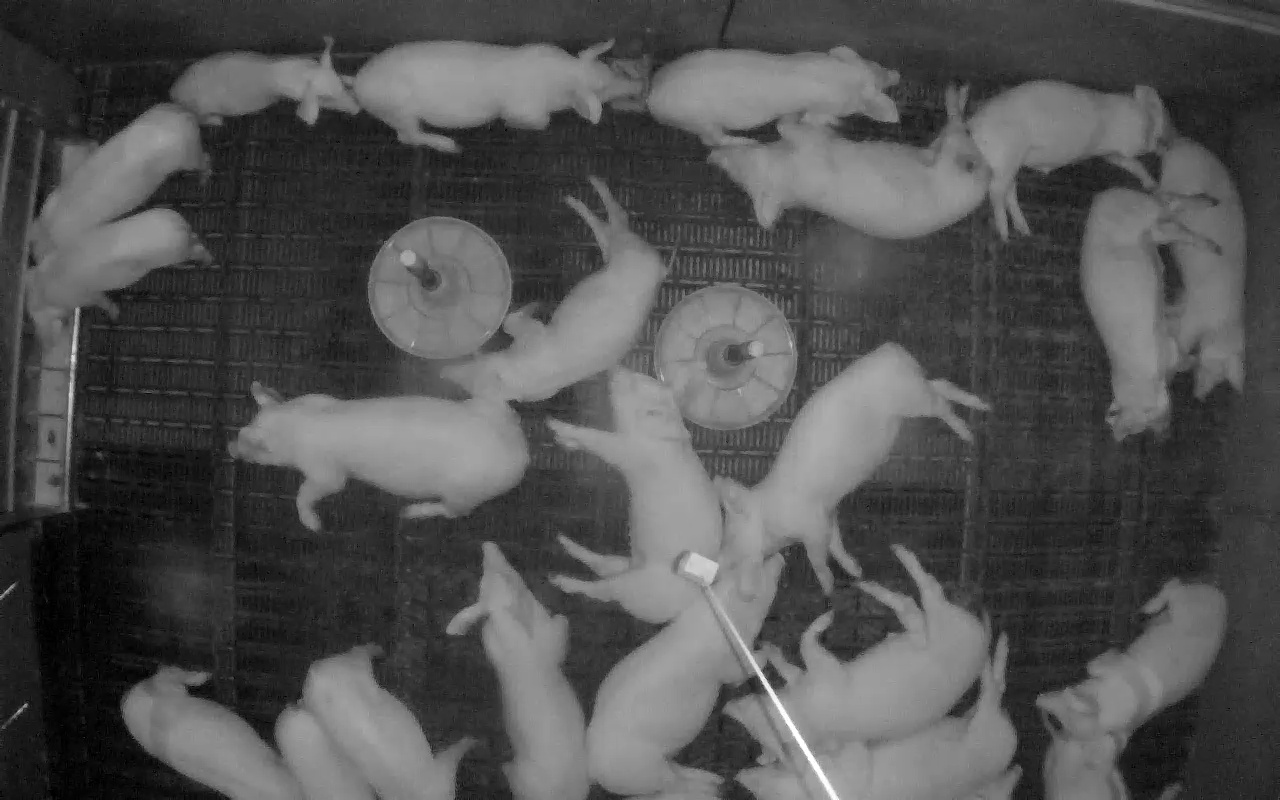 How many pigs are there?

23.